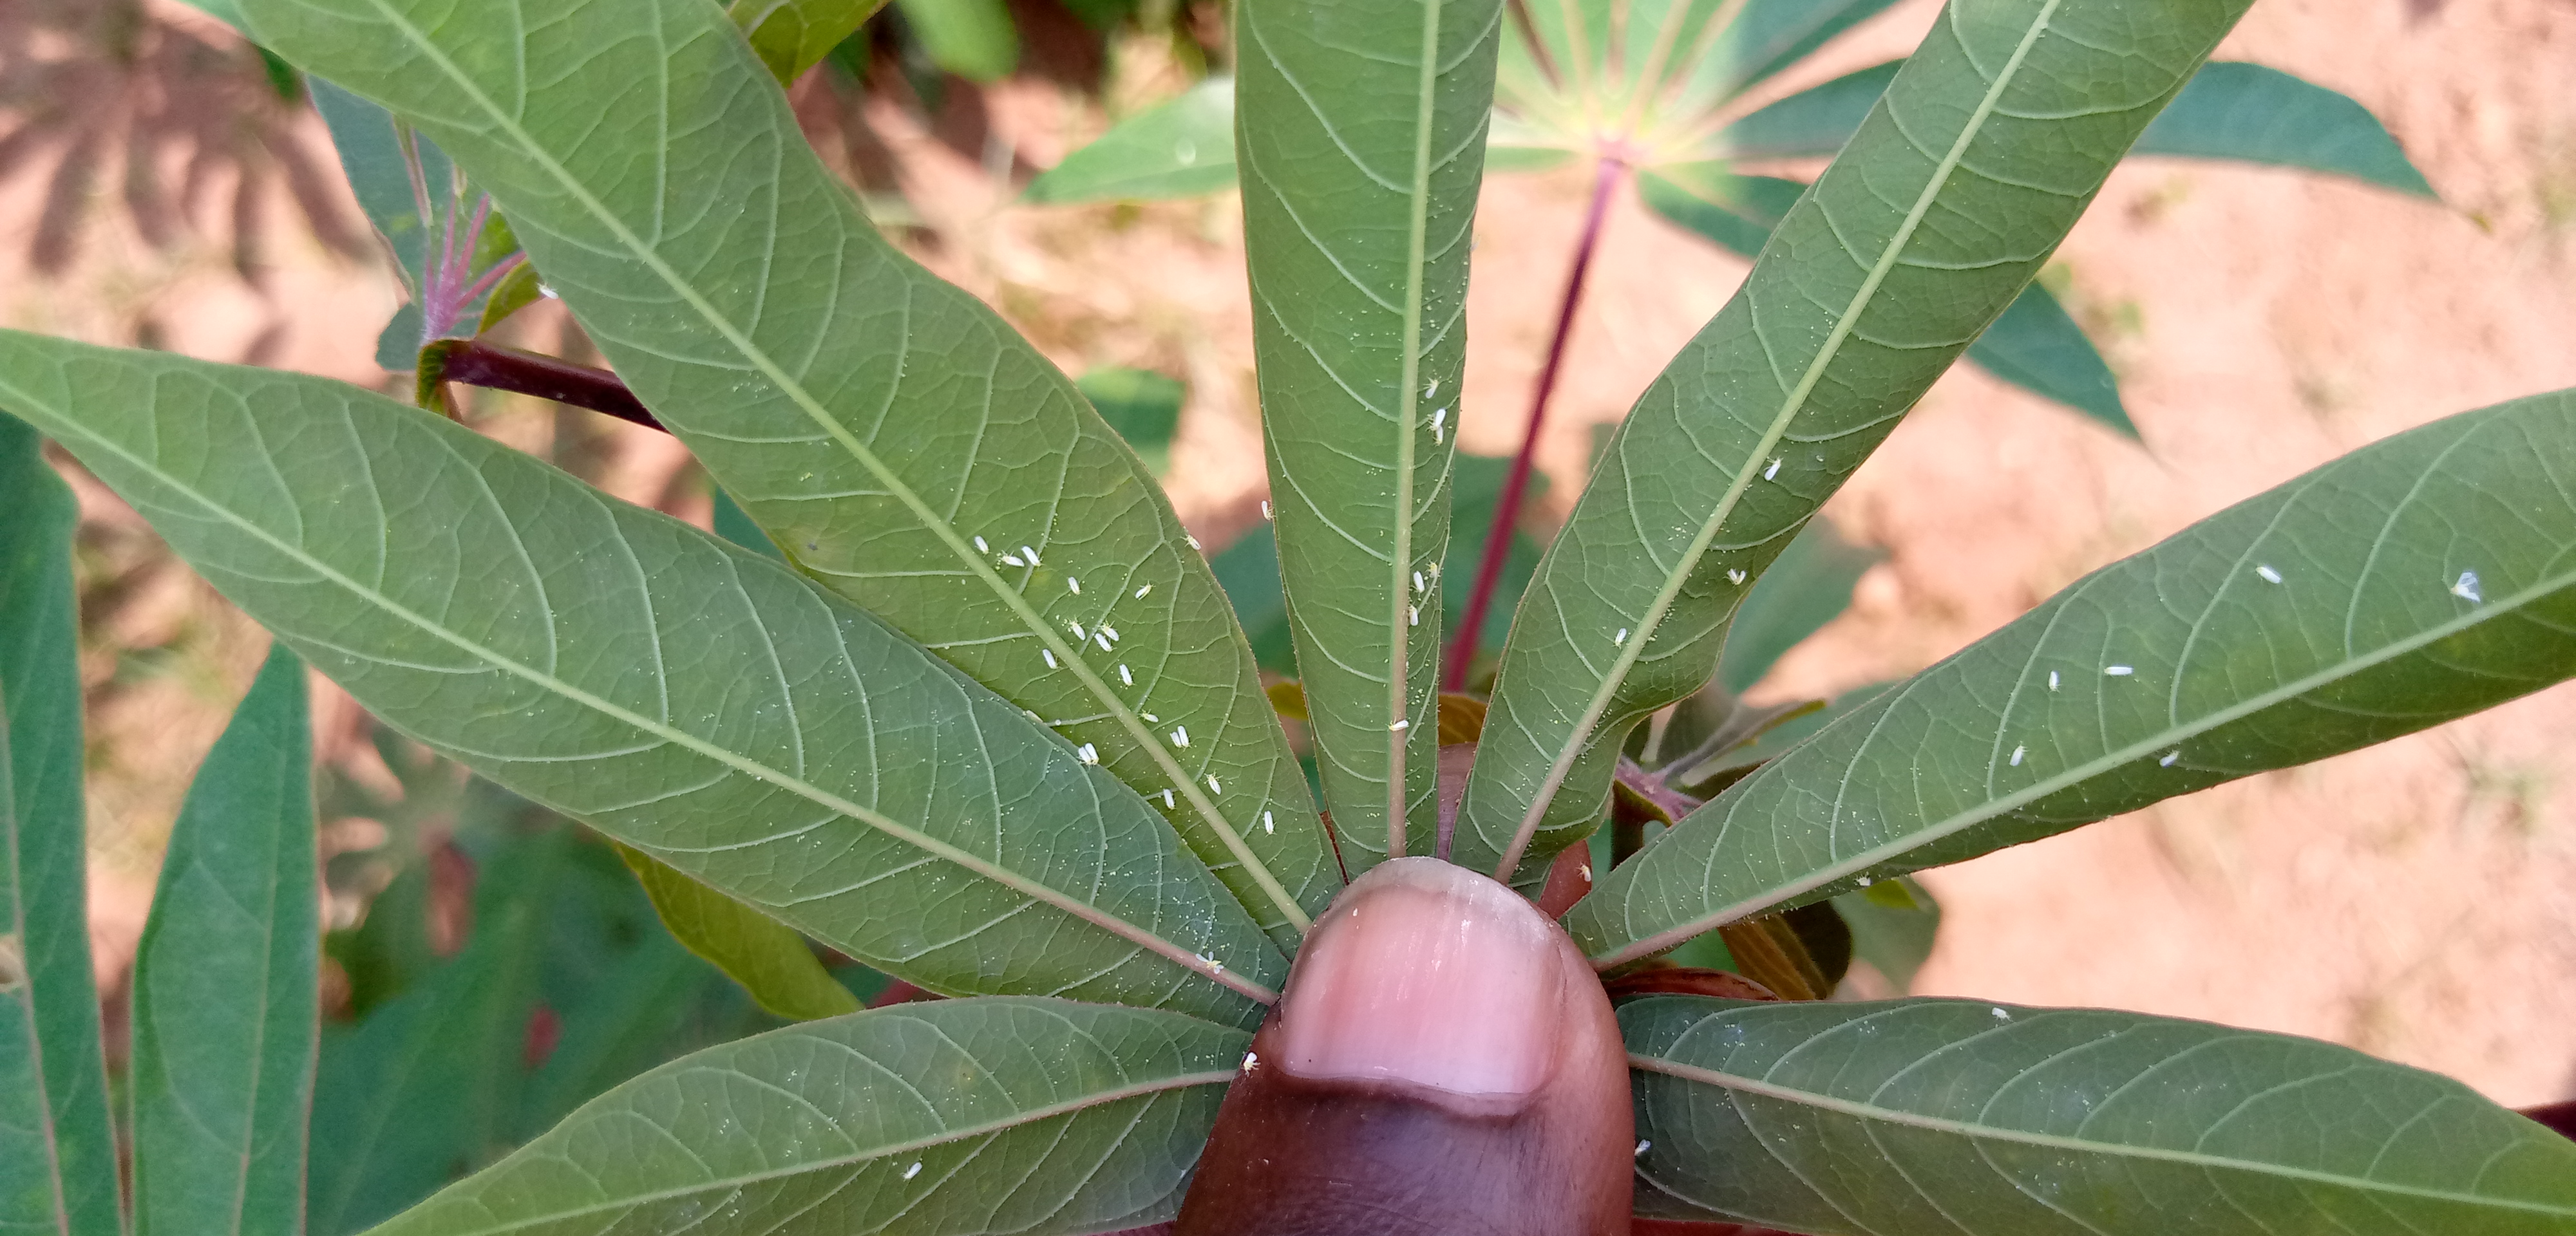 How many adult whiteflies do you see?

39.